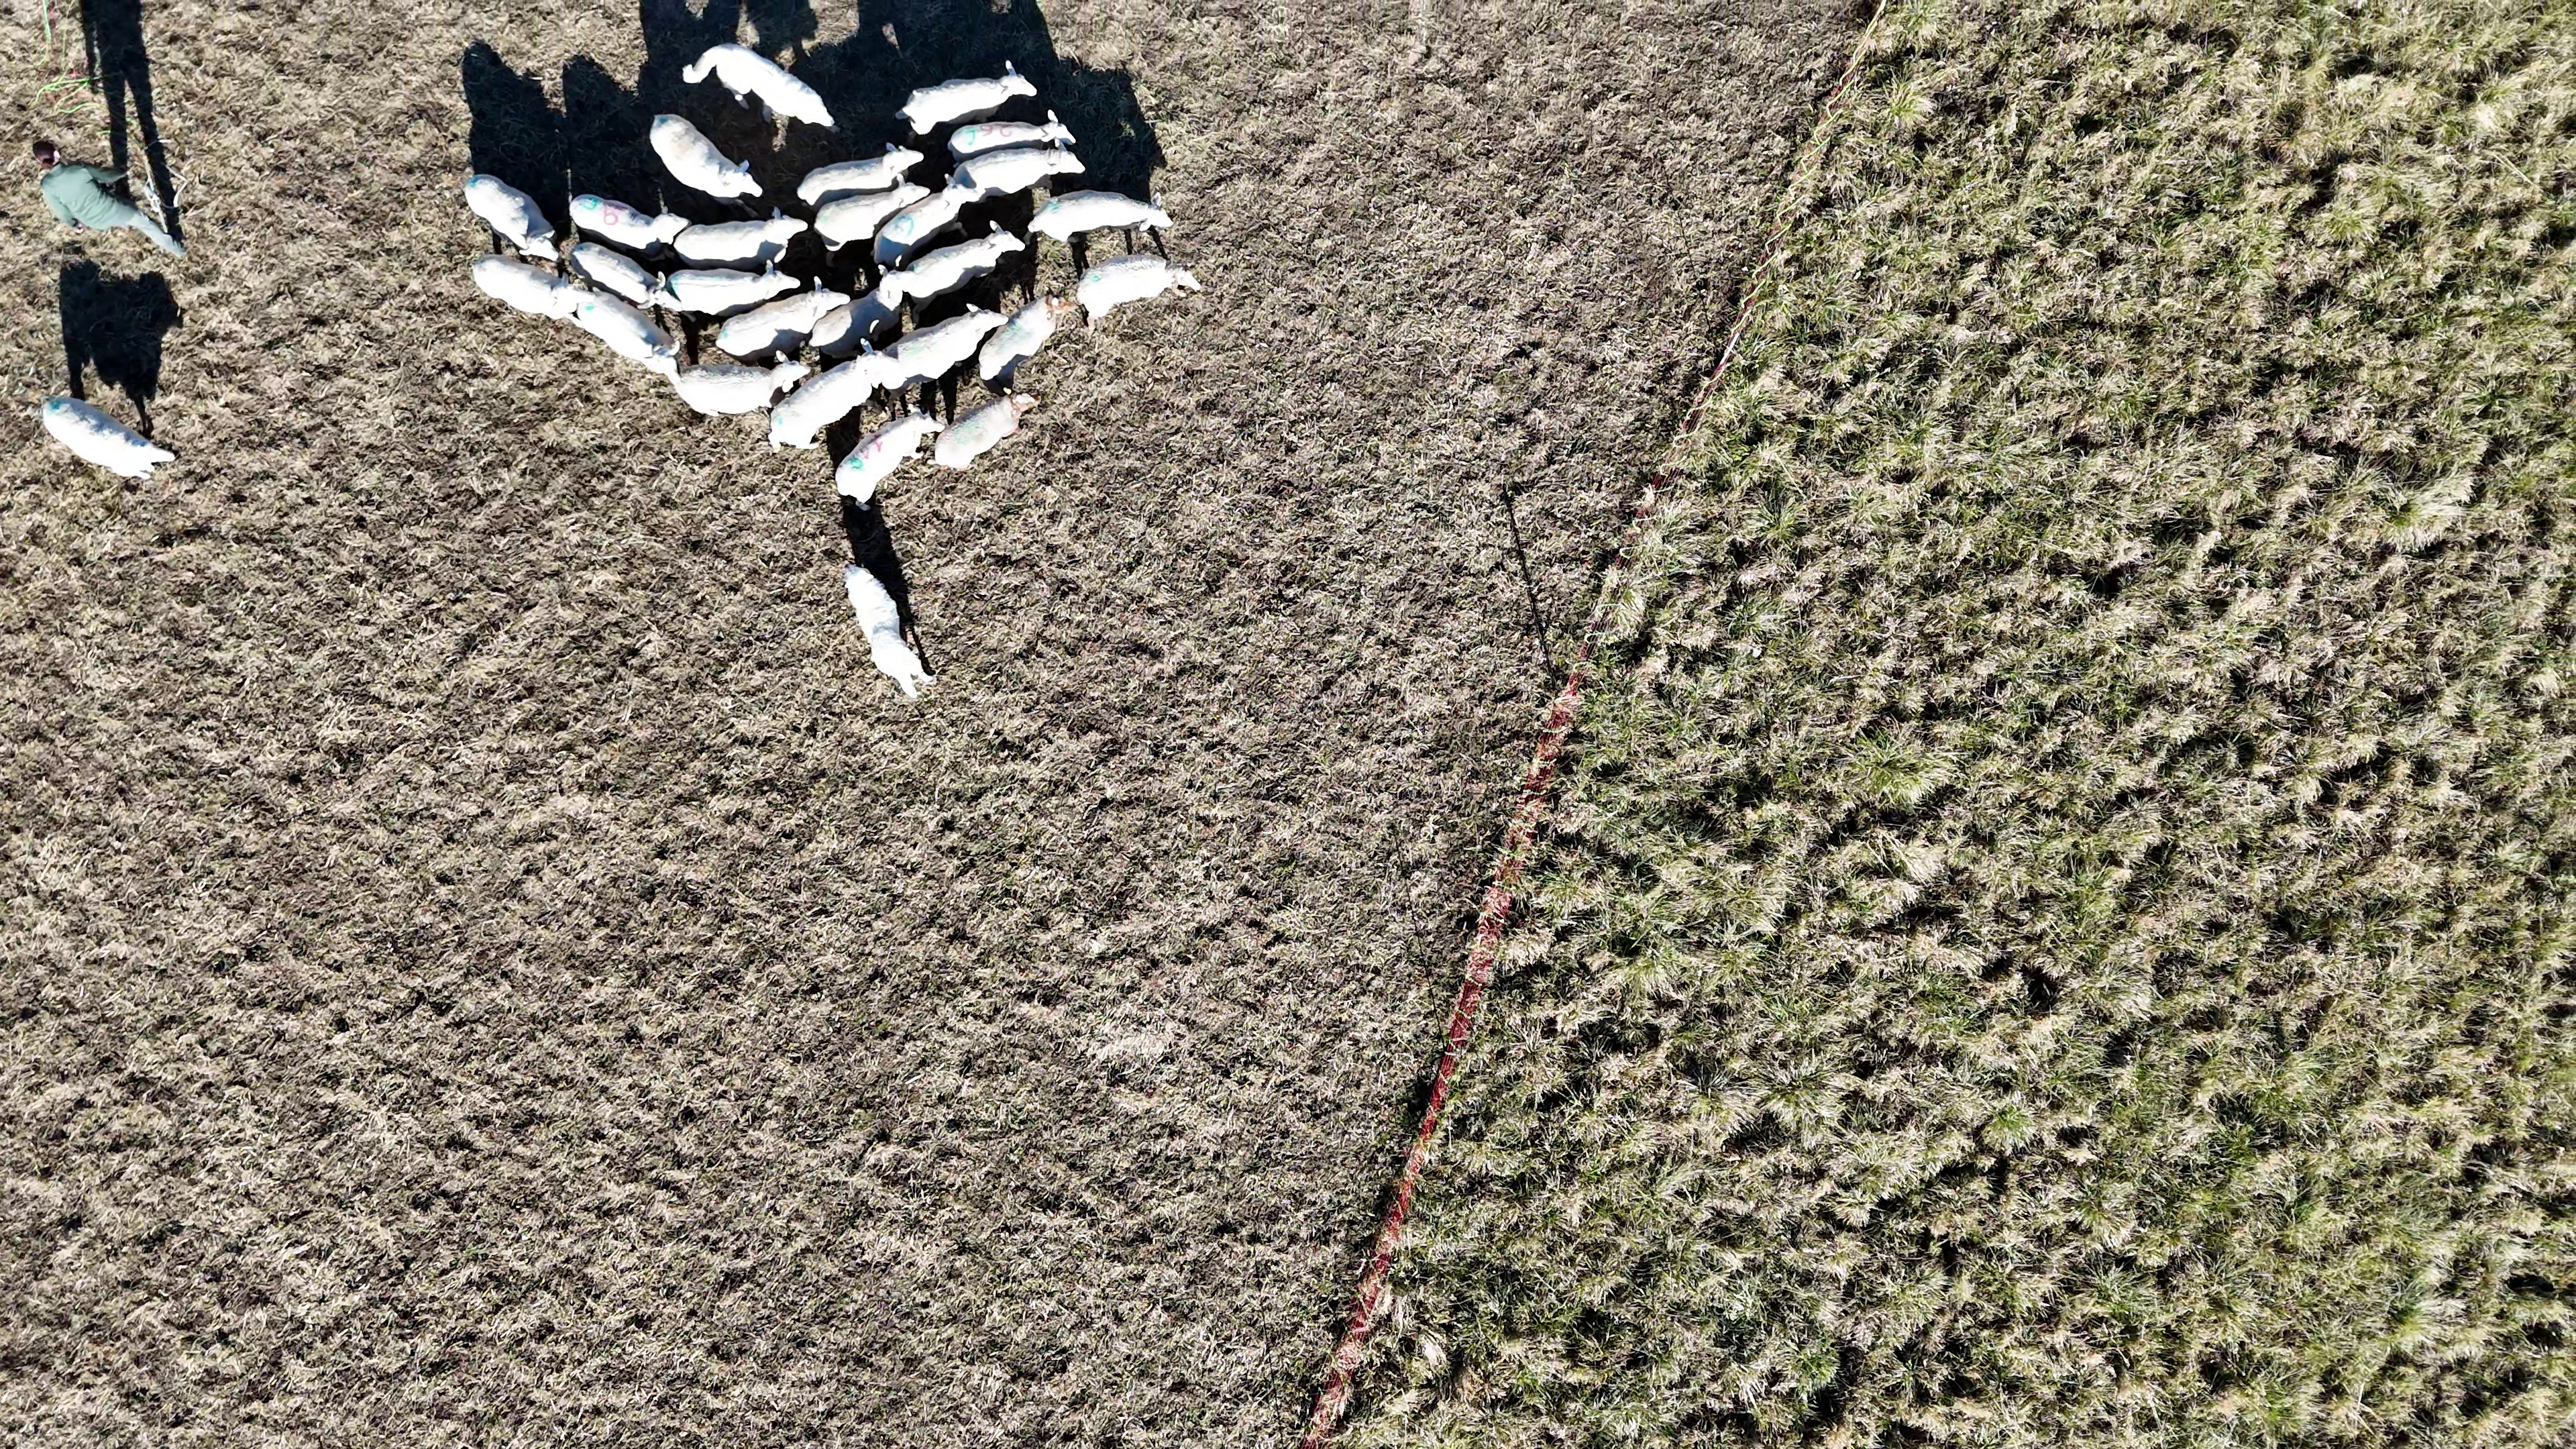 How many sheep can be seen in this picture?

25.